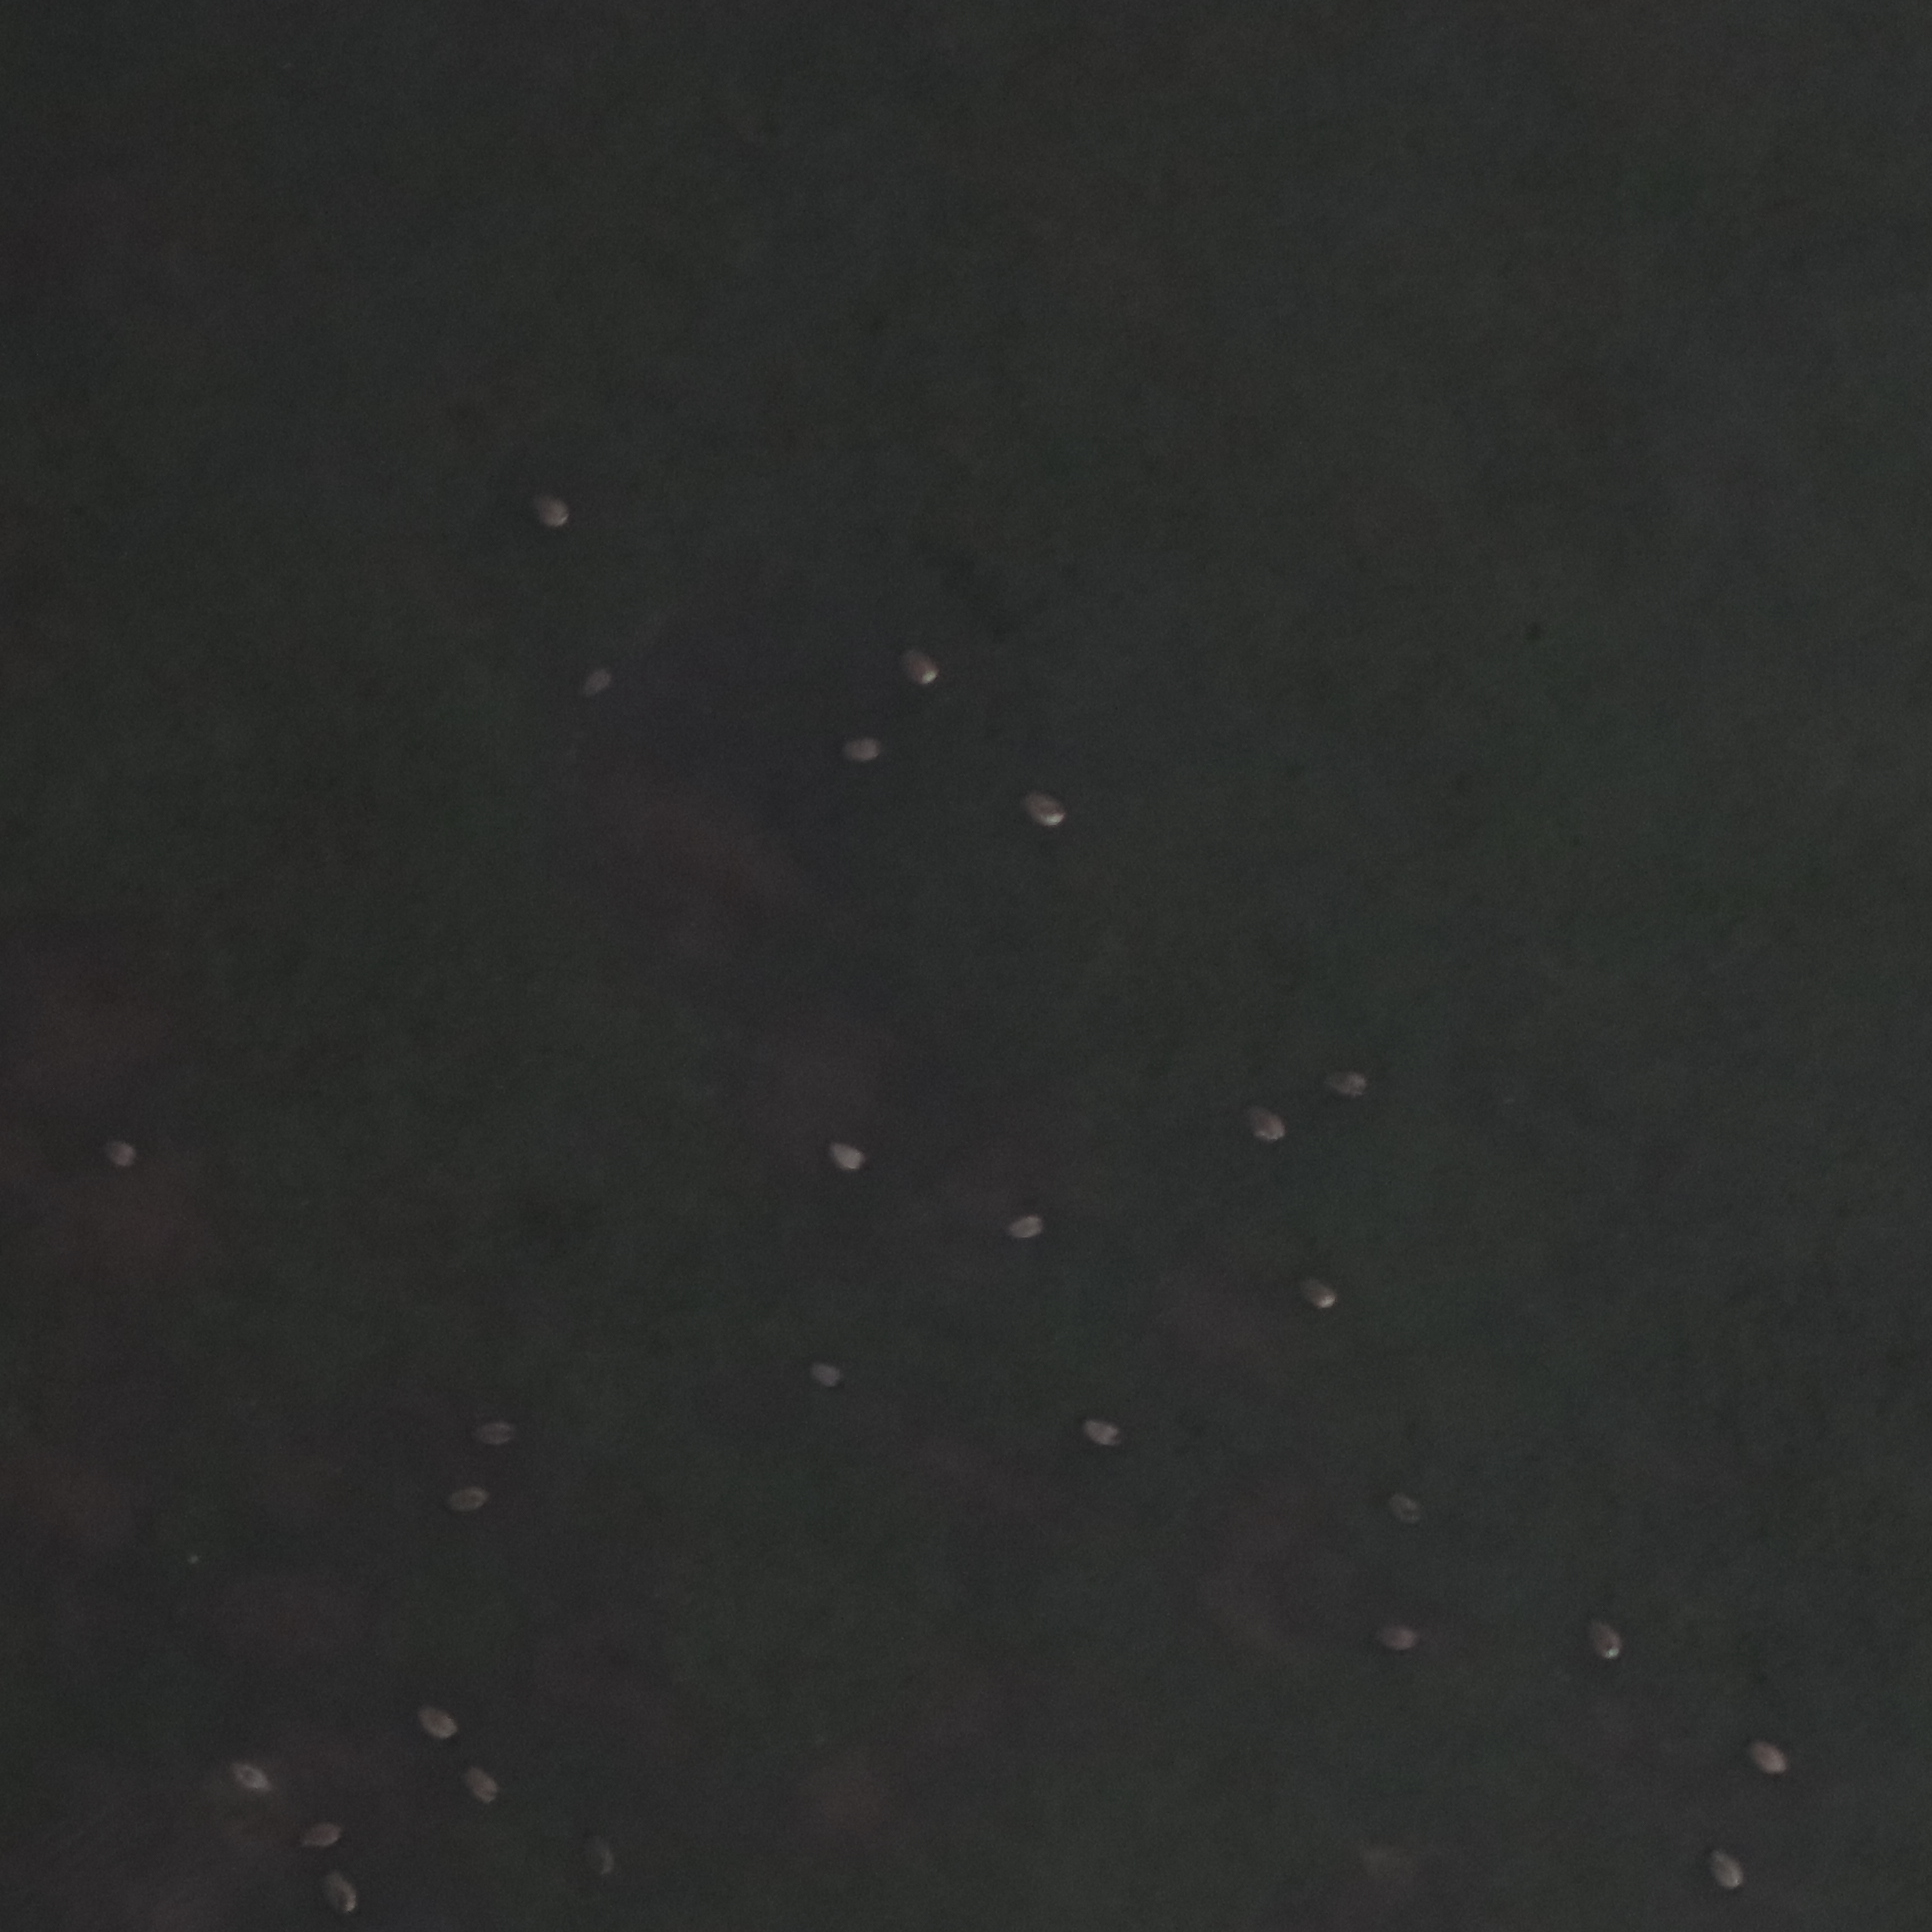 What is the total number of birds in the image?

26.